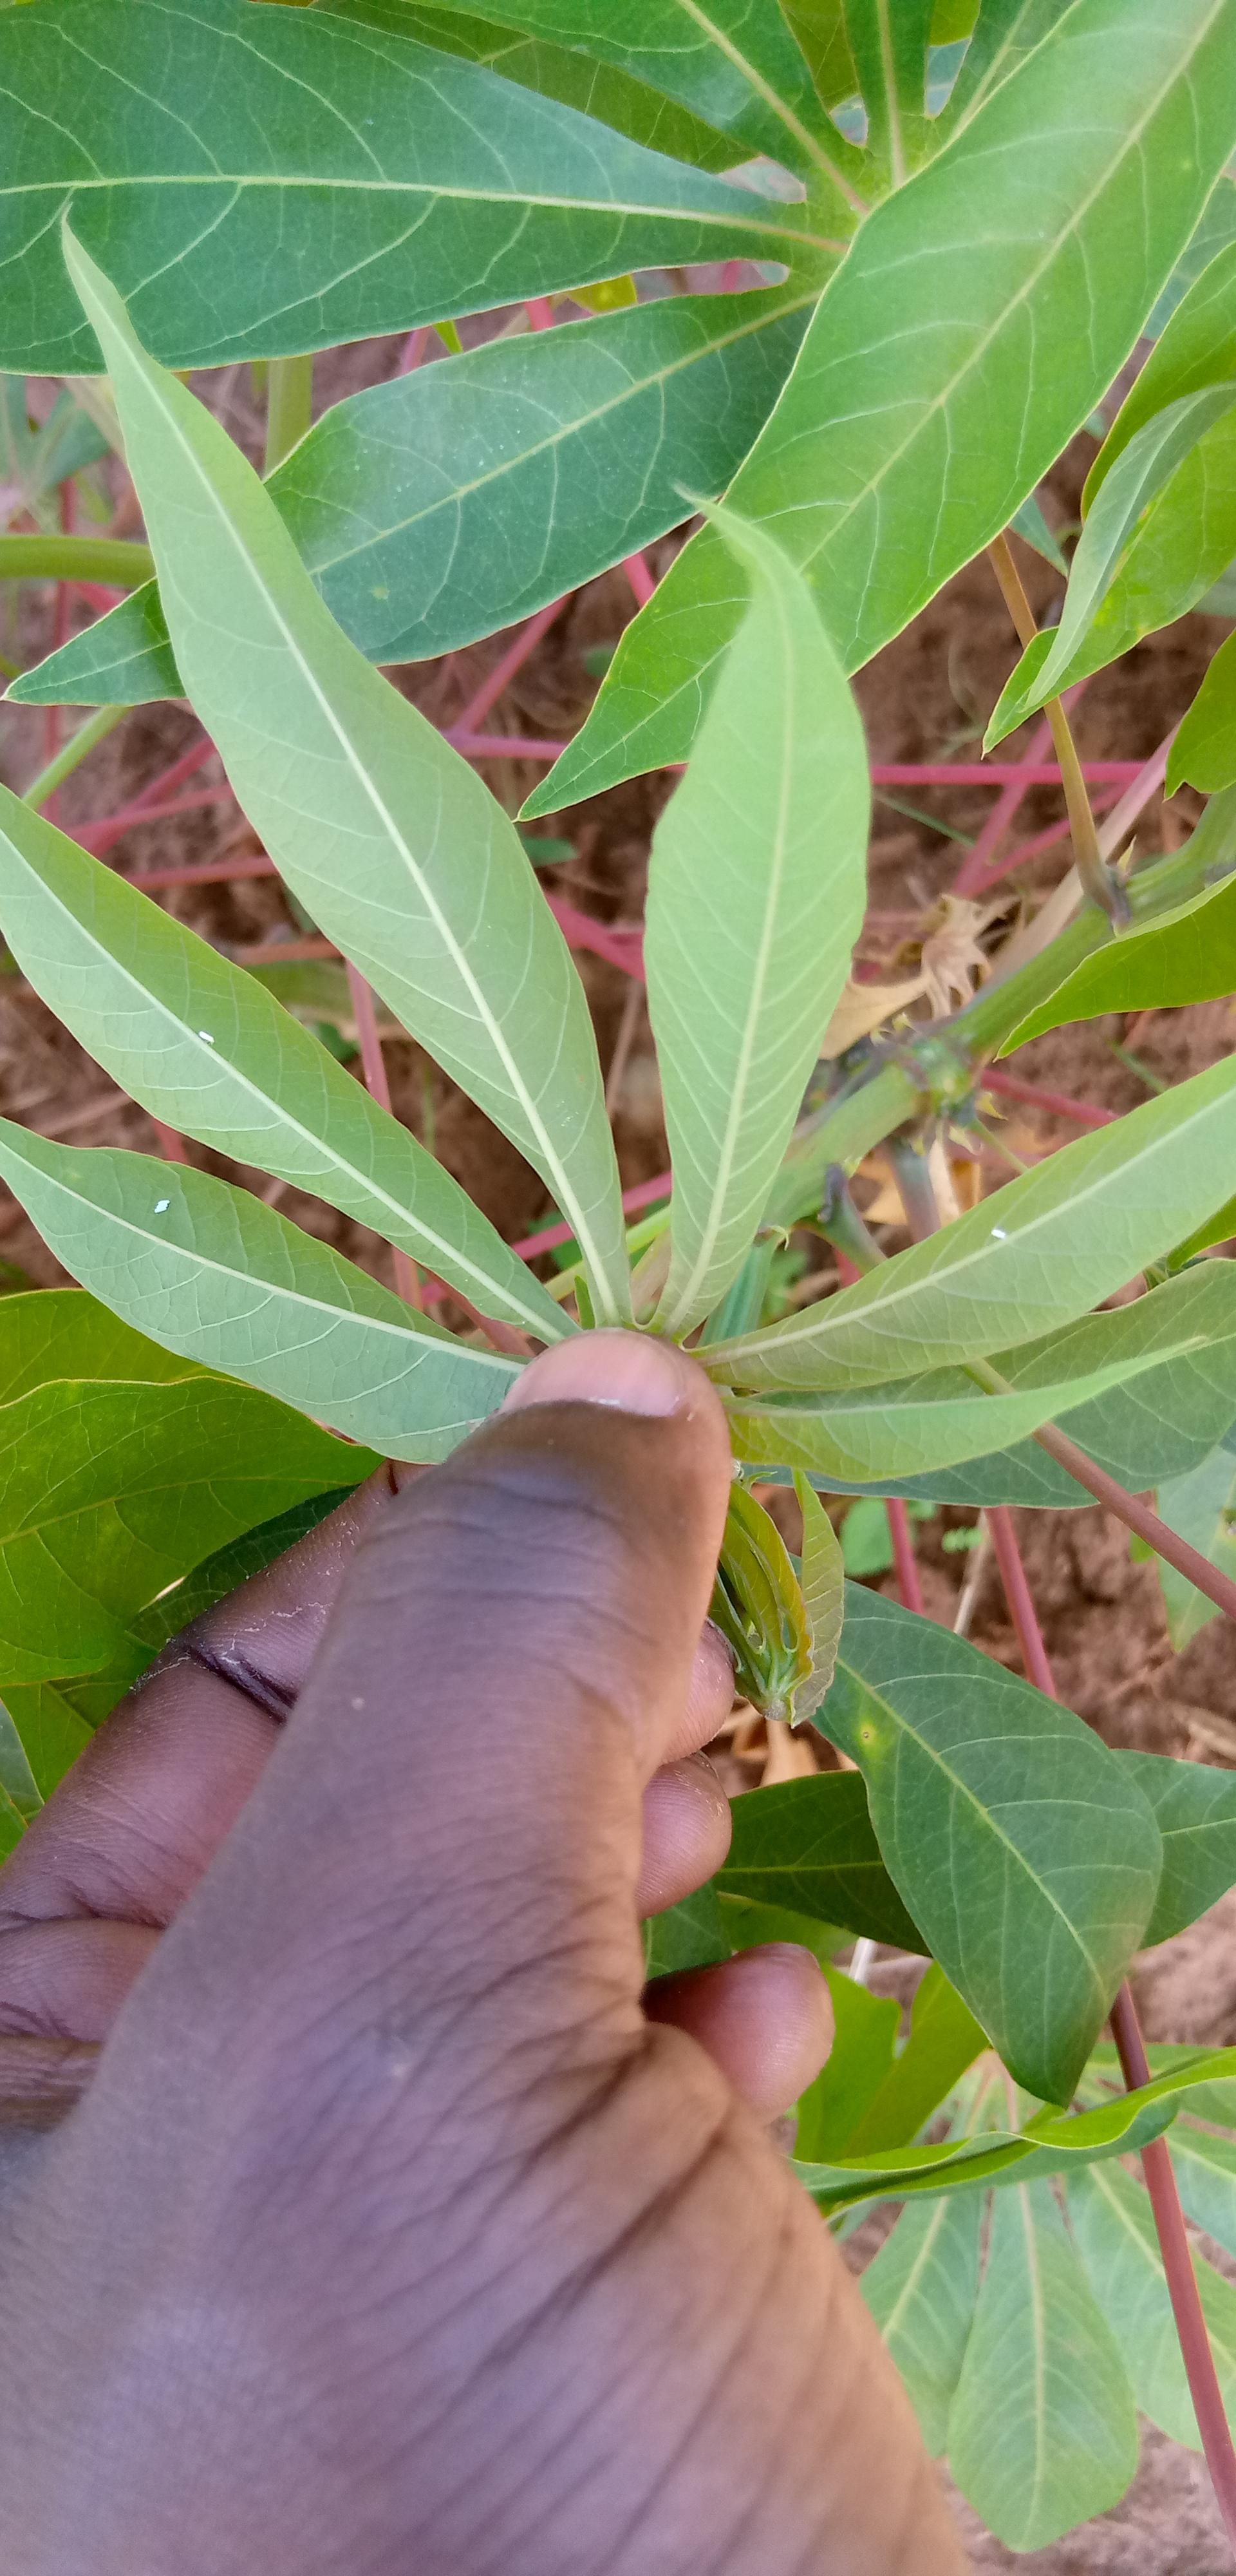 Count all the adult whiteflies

5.